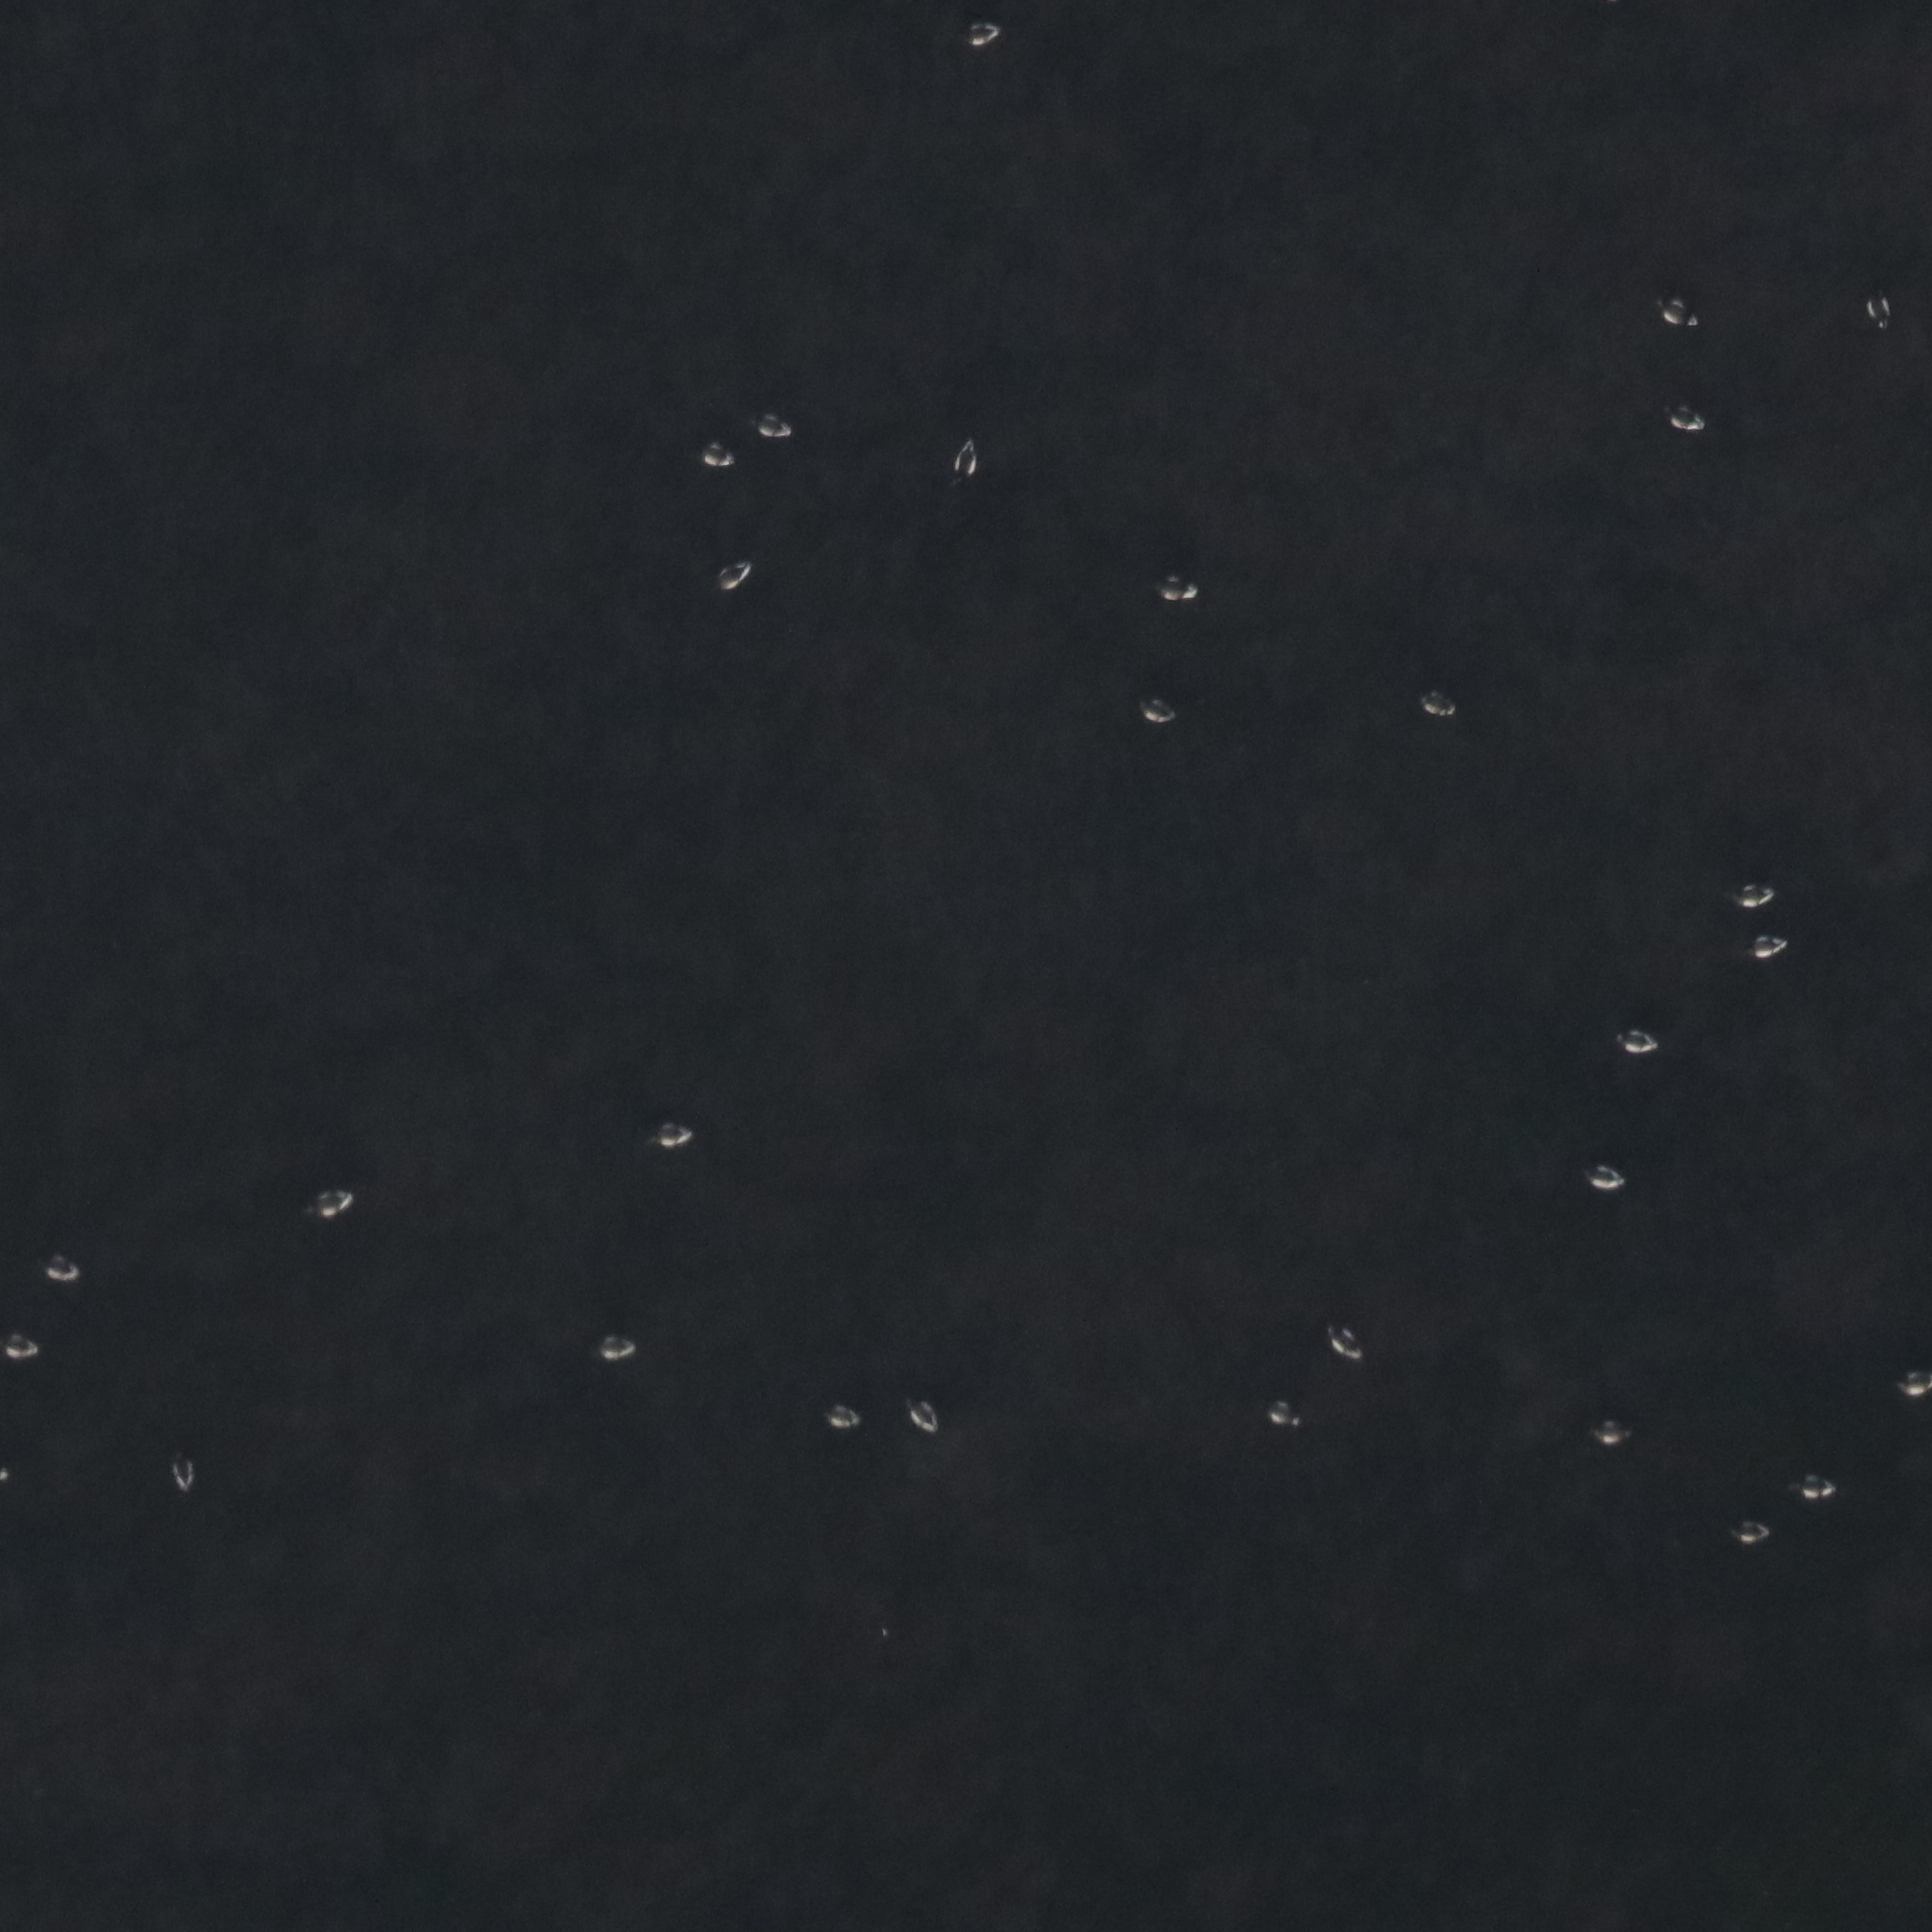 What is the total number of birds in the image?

29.